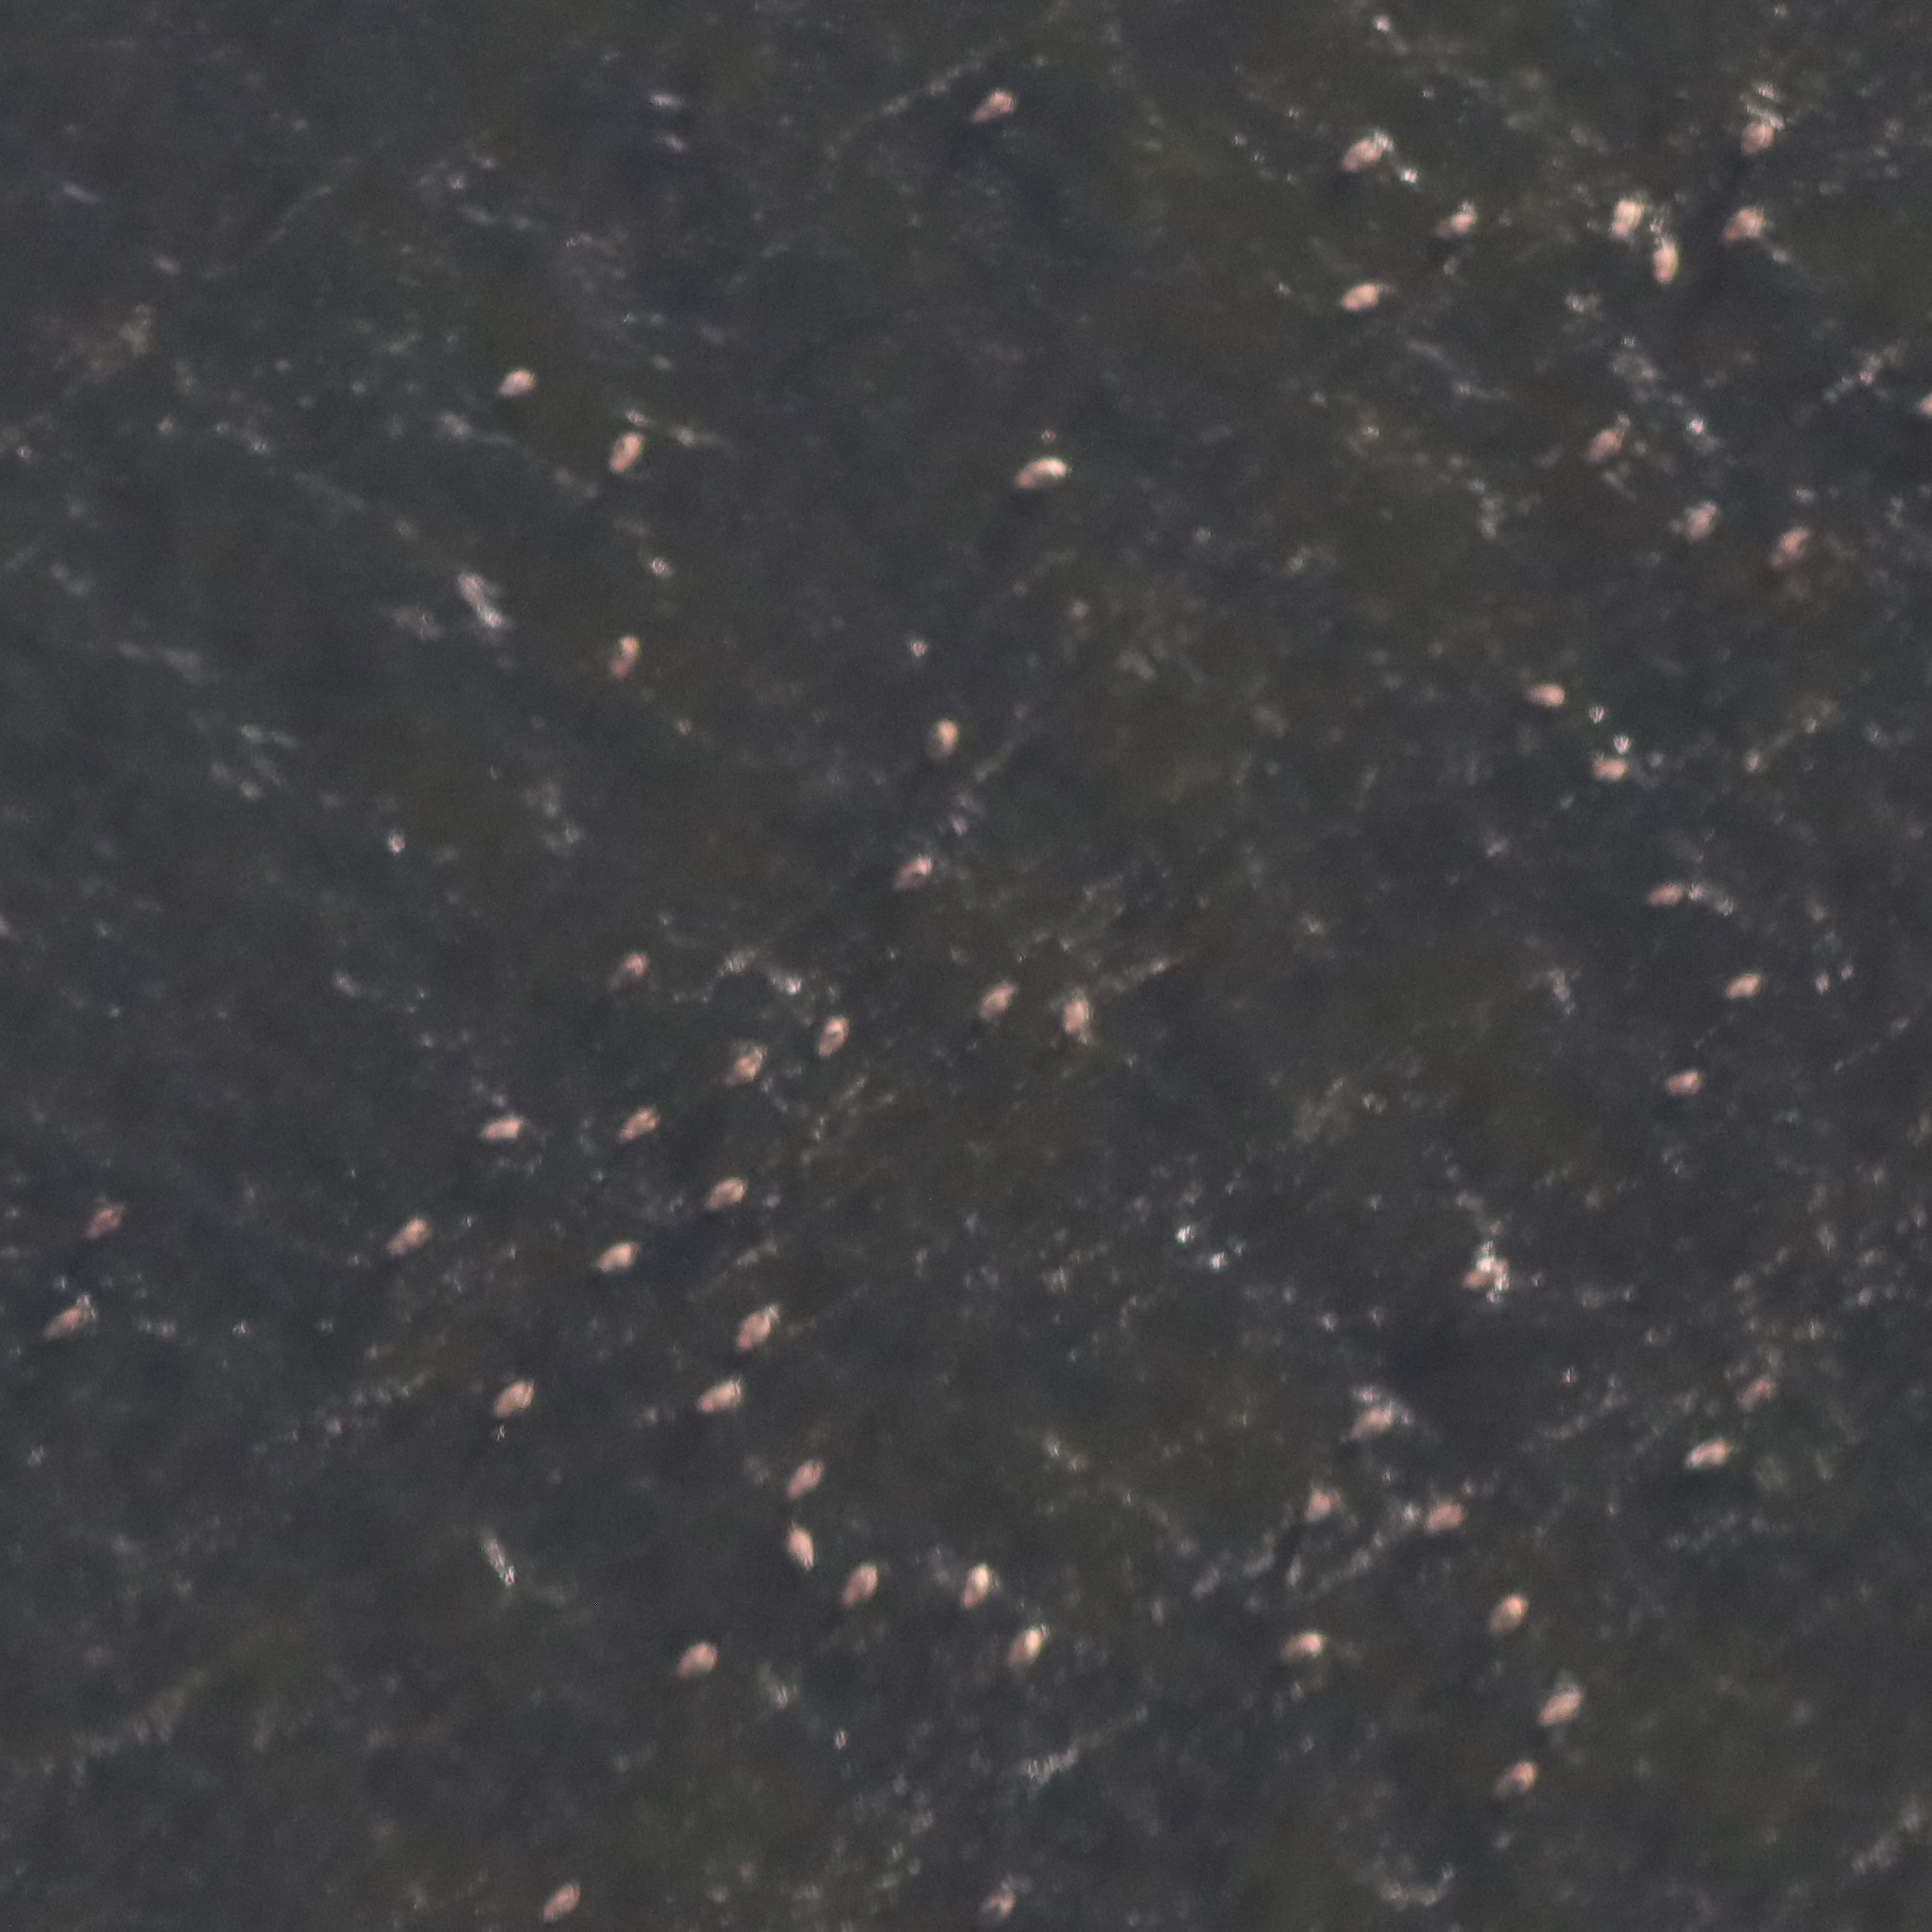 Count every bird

54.